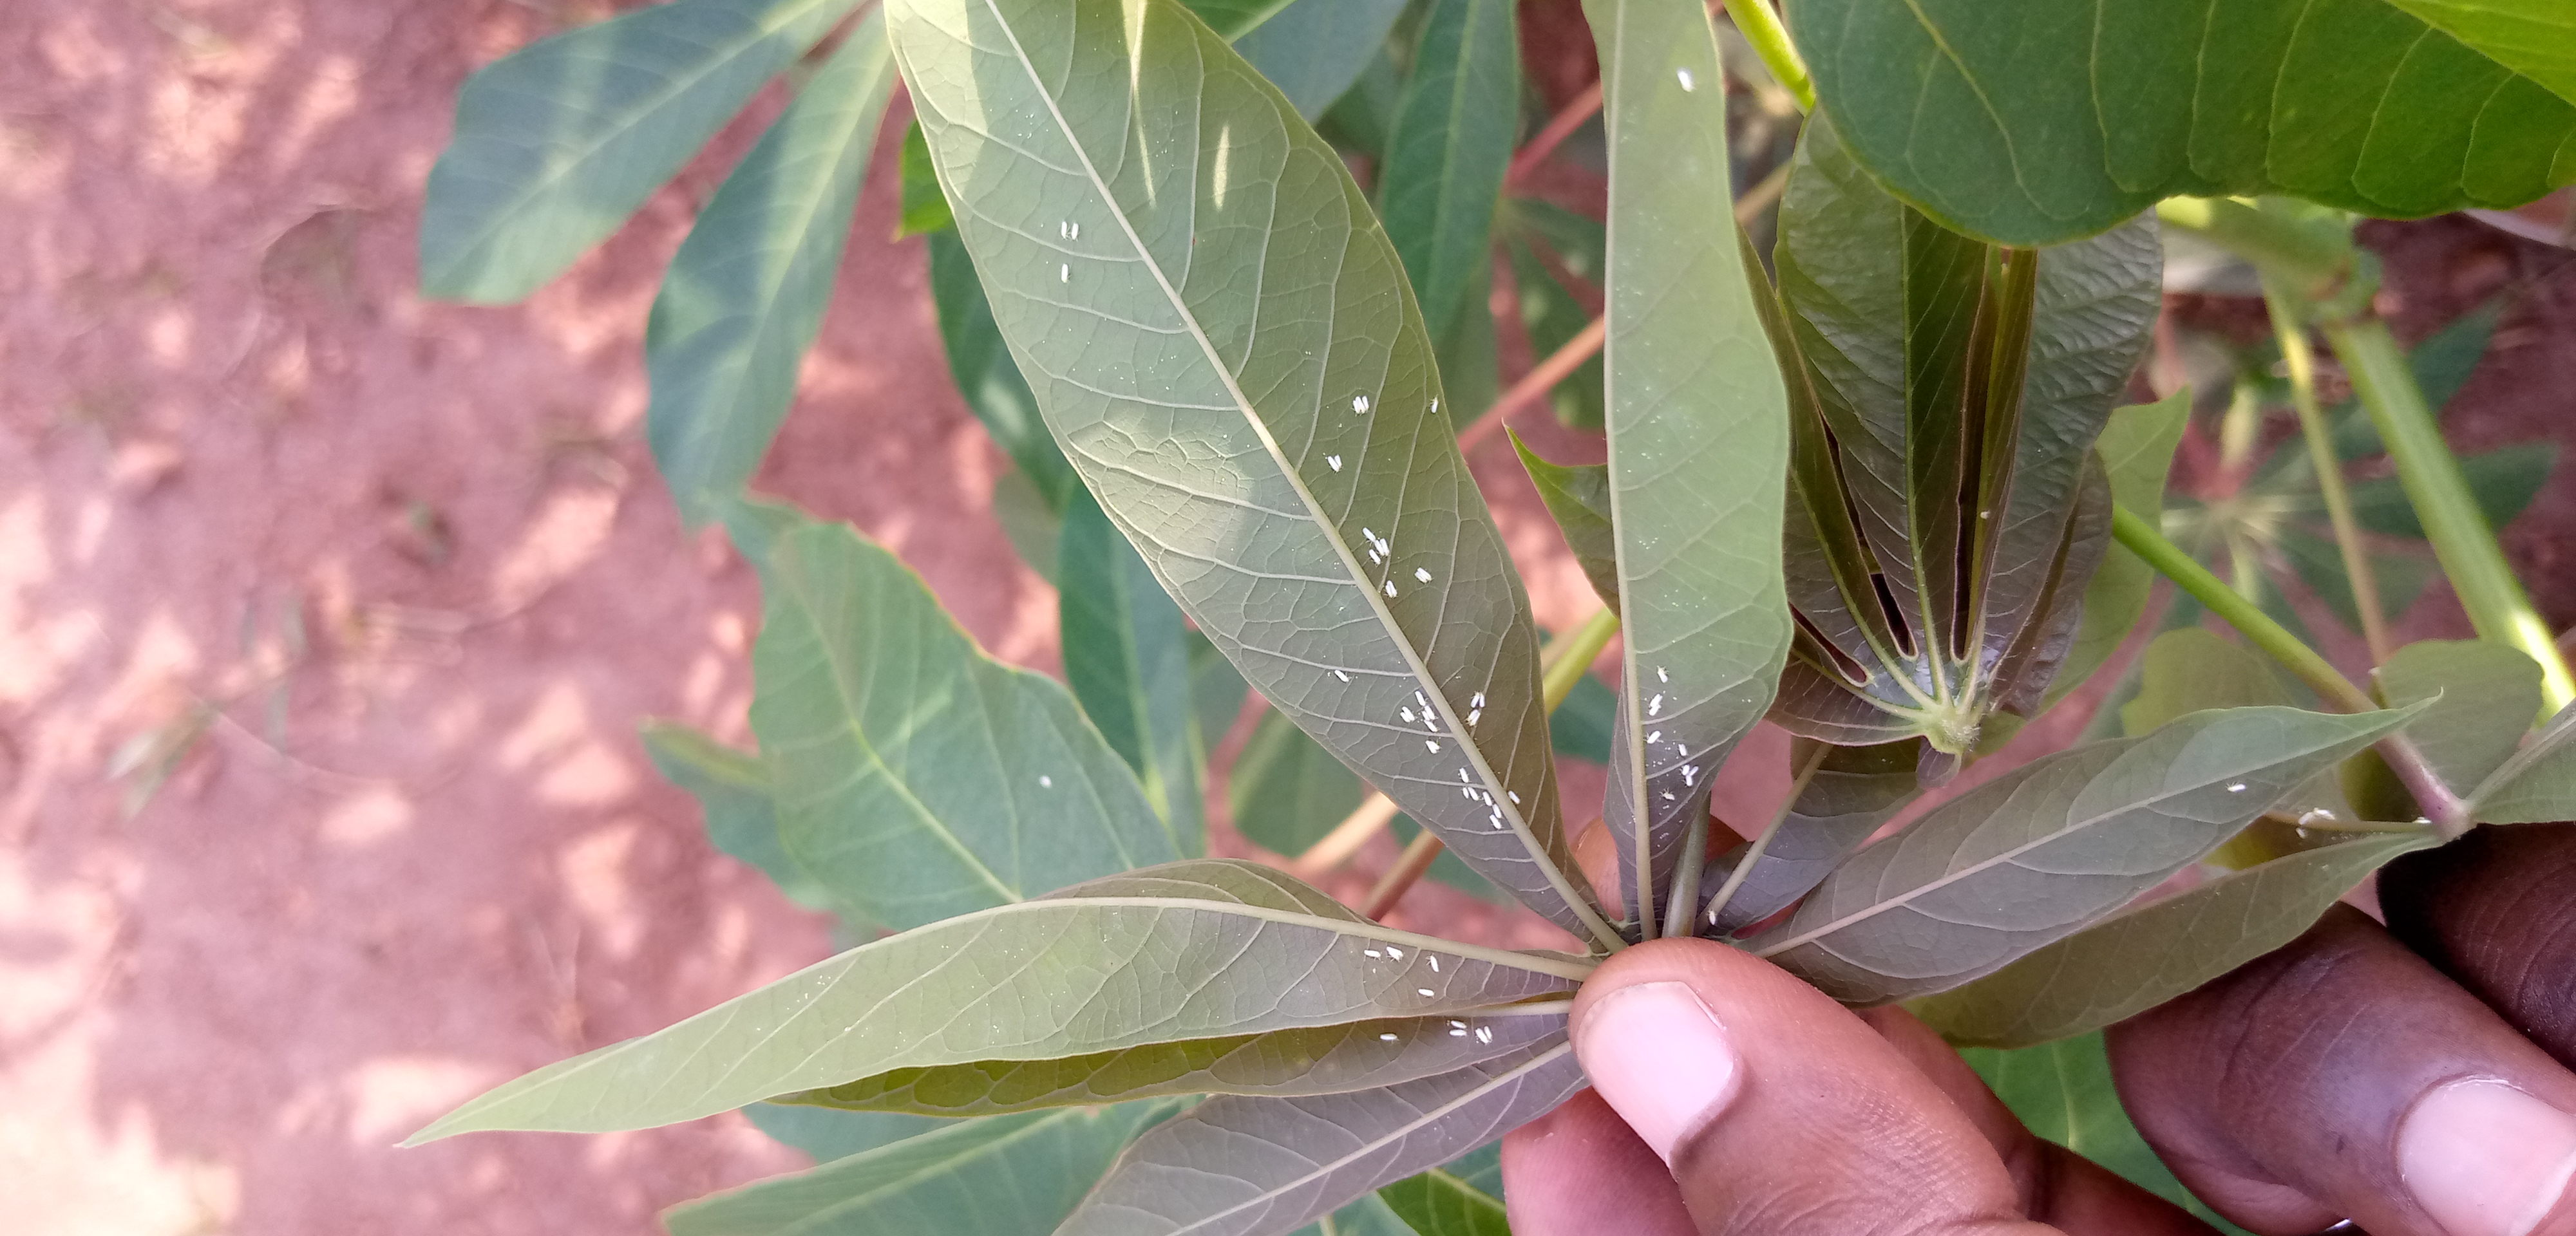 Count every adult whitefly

61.